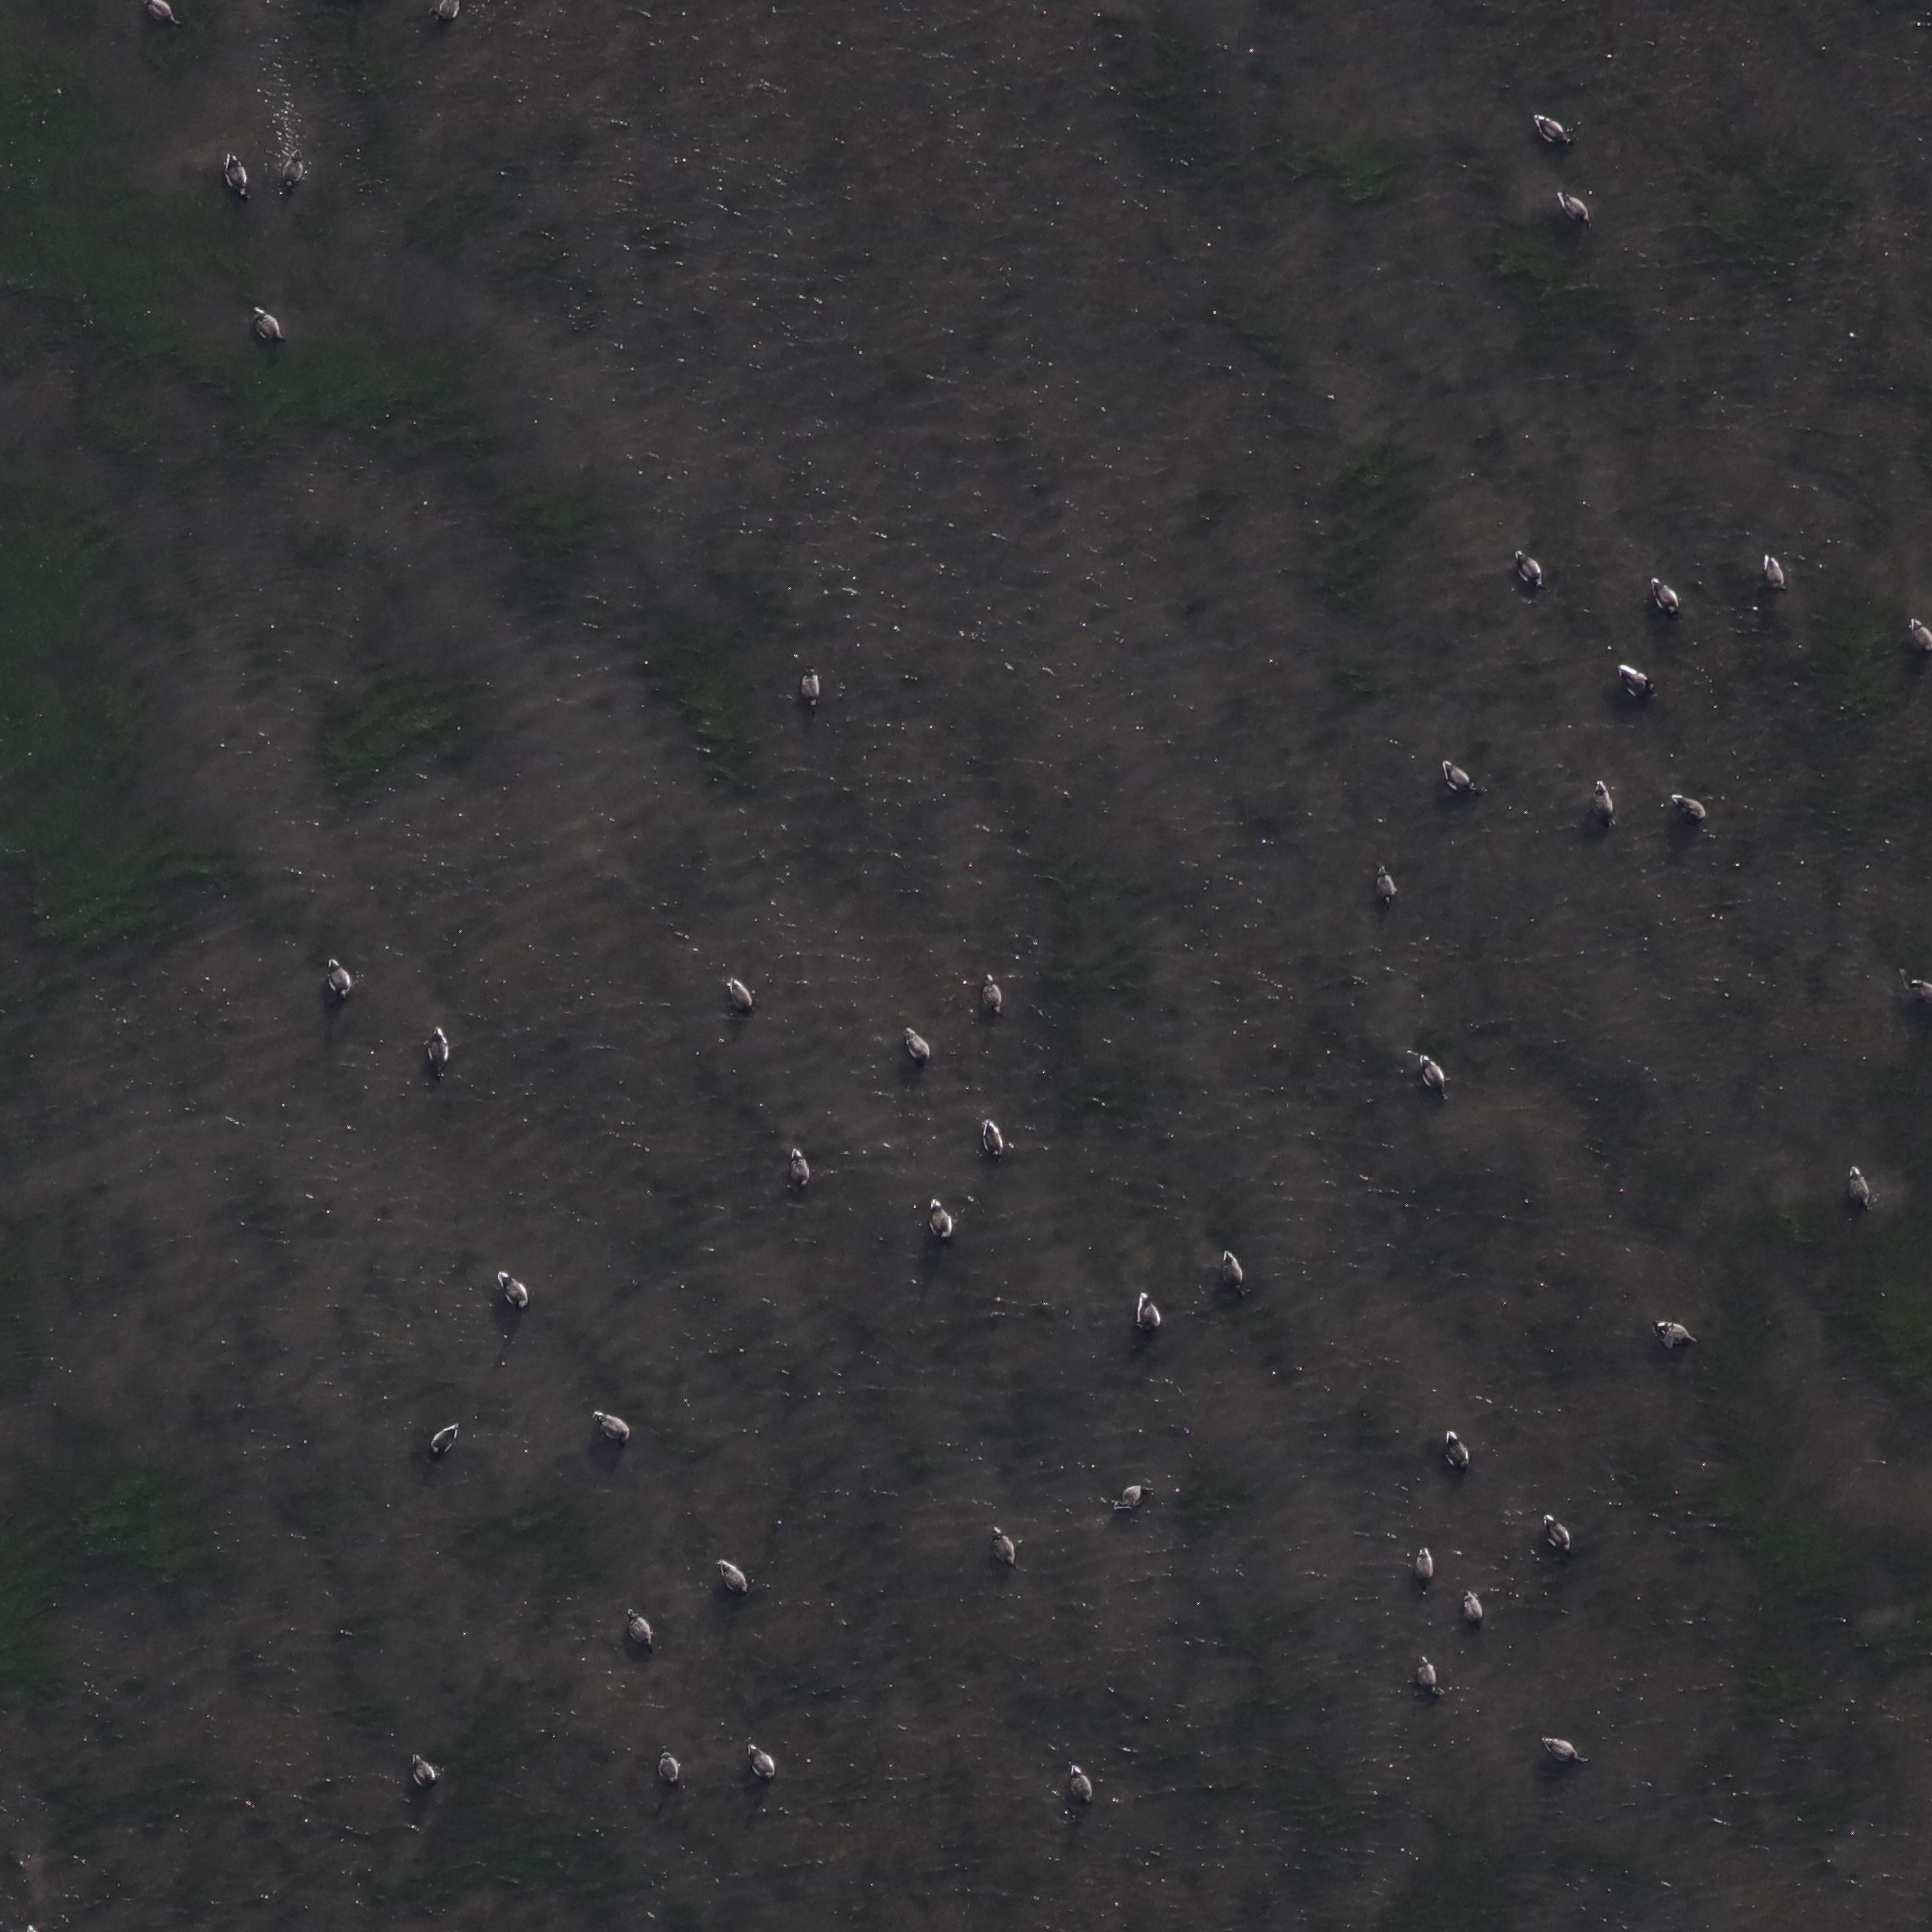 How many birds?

48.